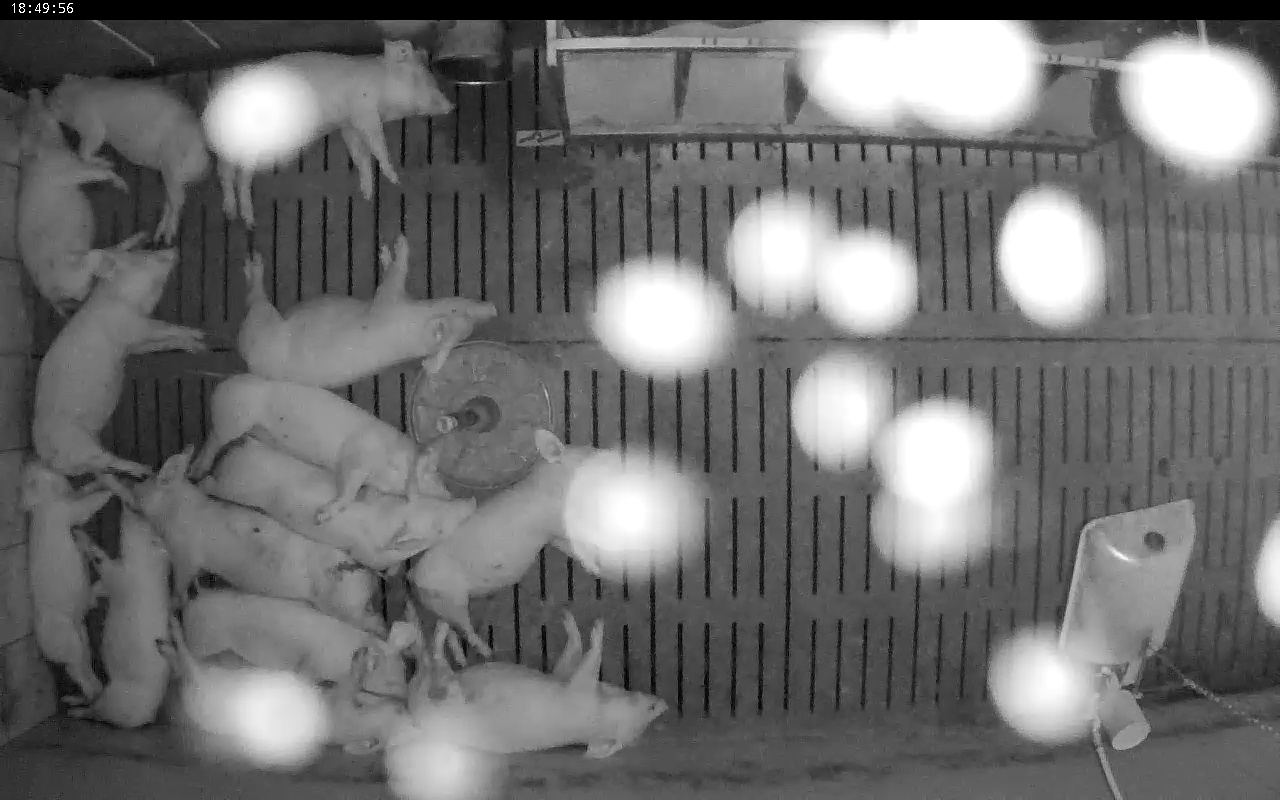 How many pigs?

14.